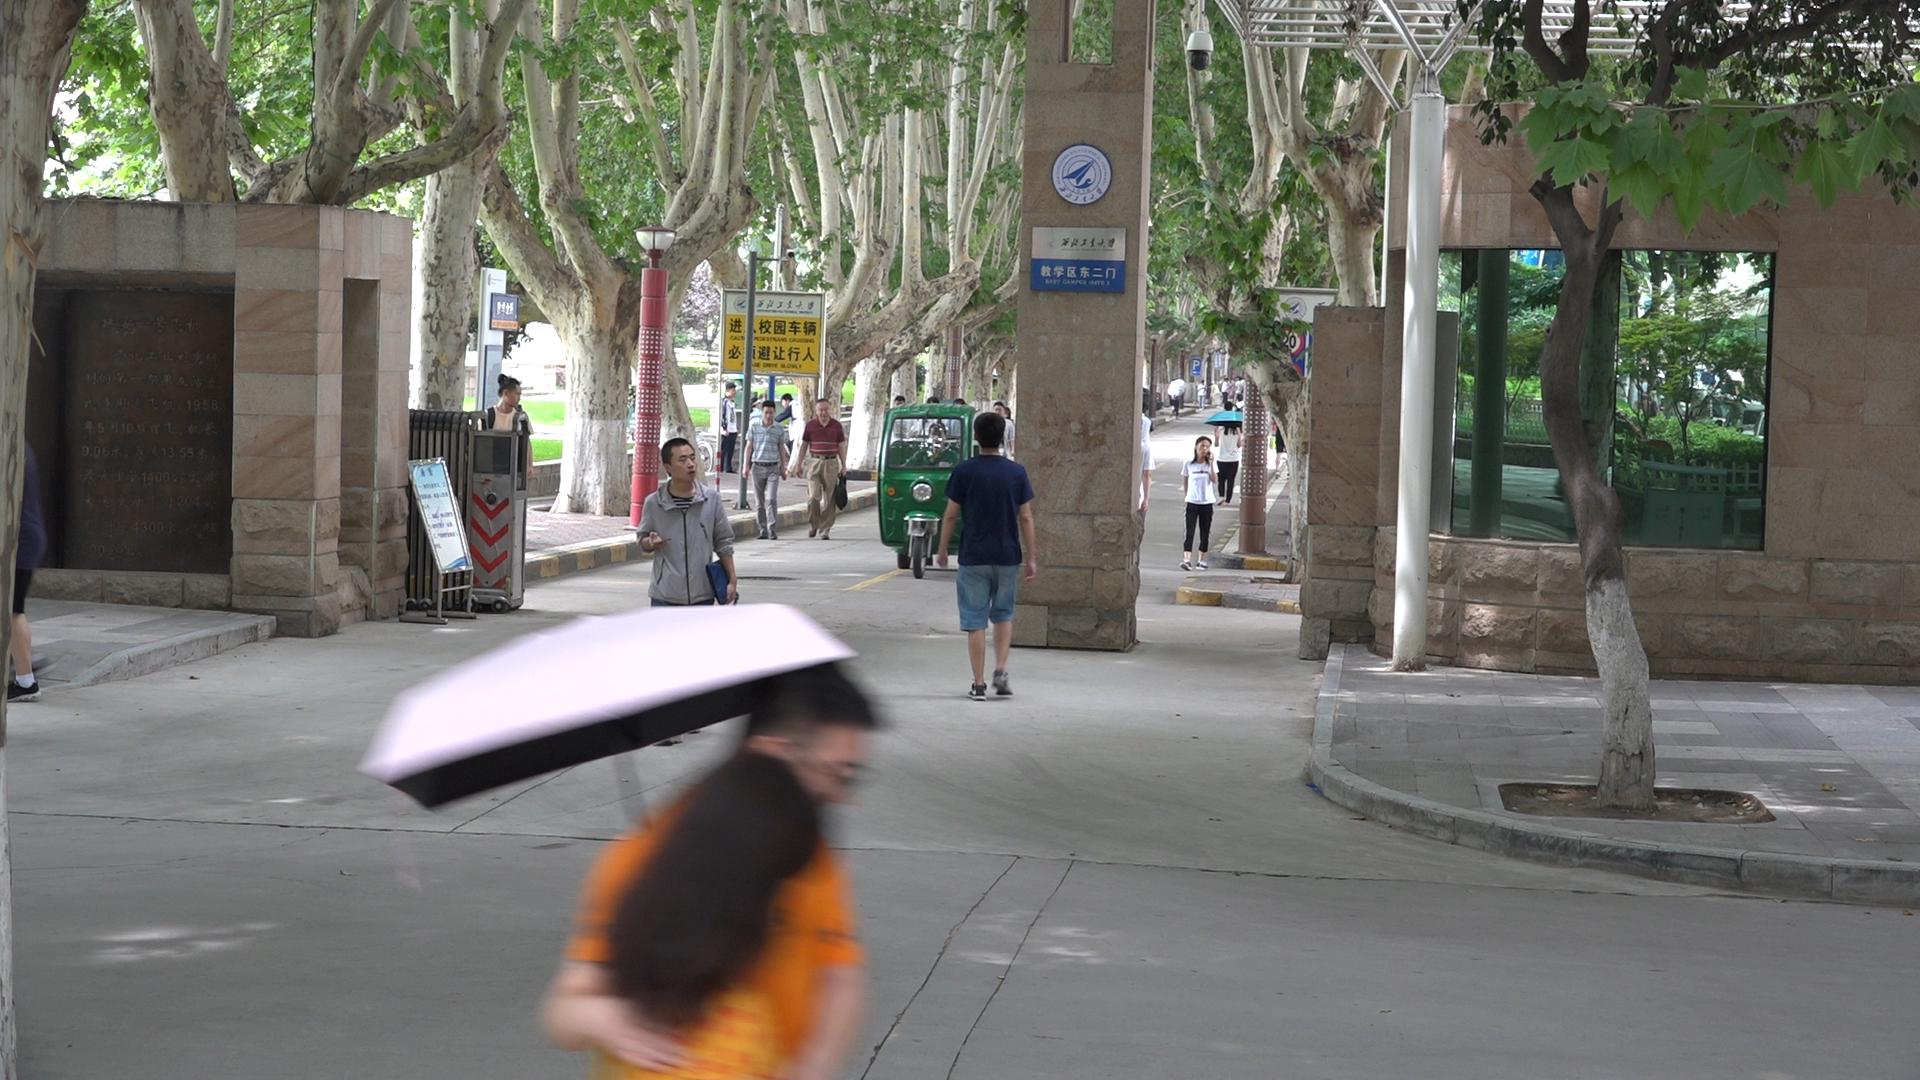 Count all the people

14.